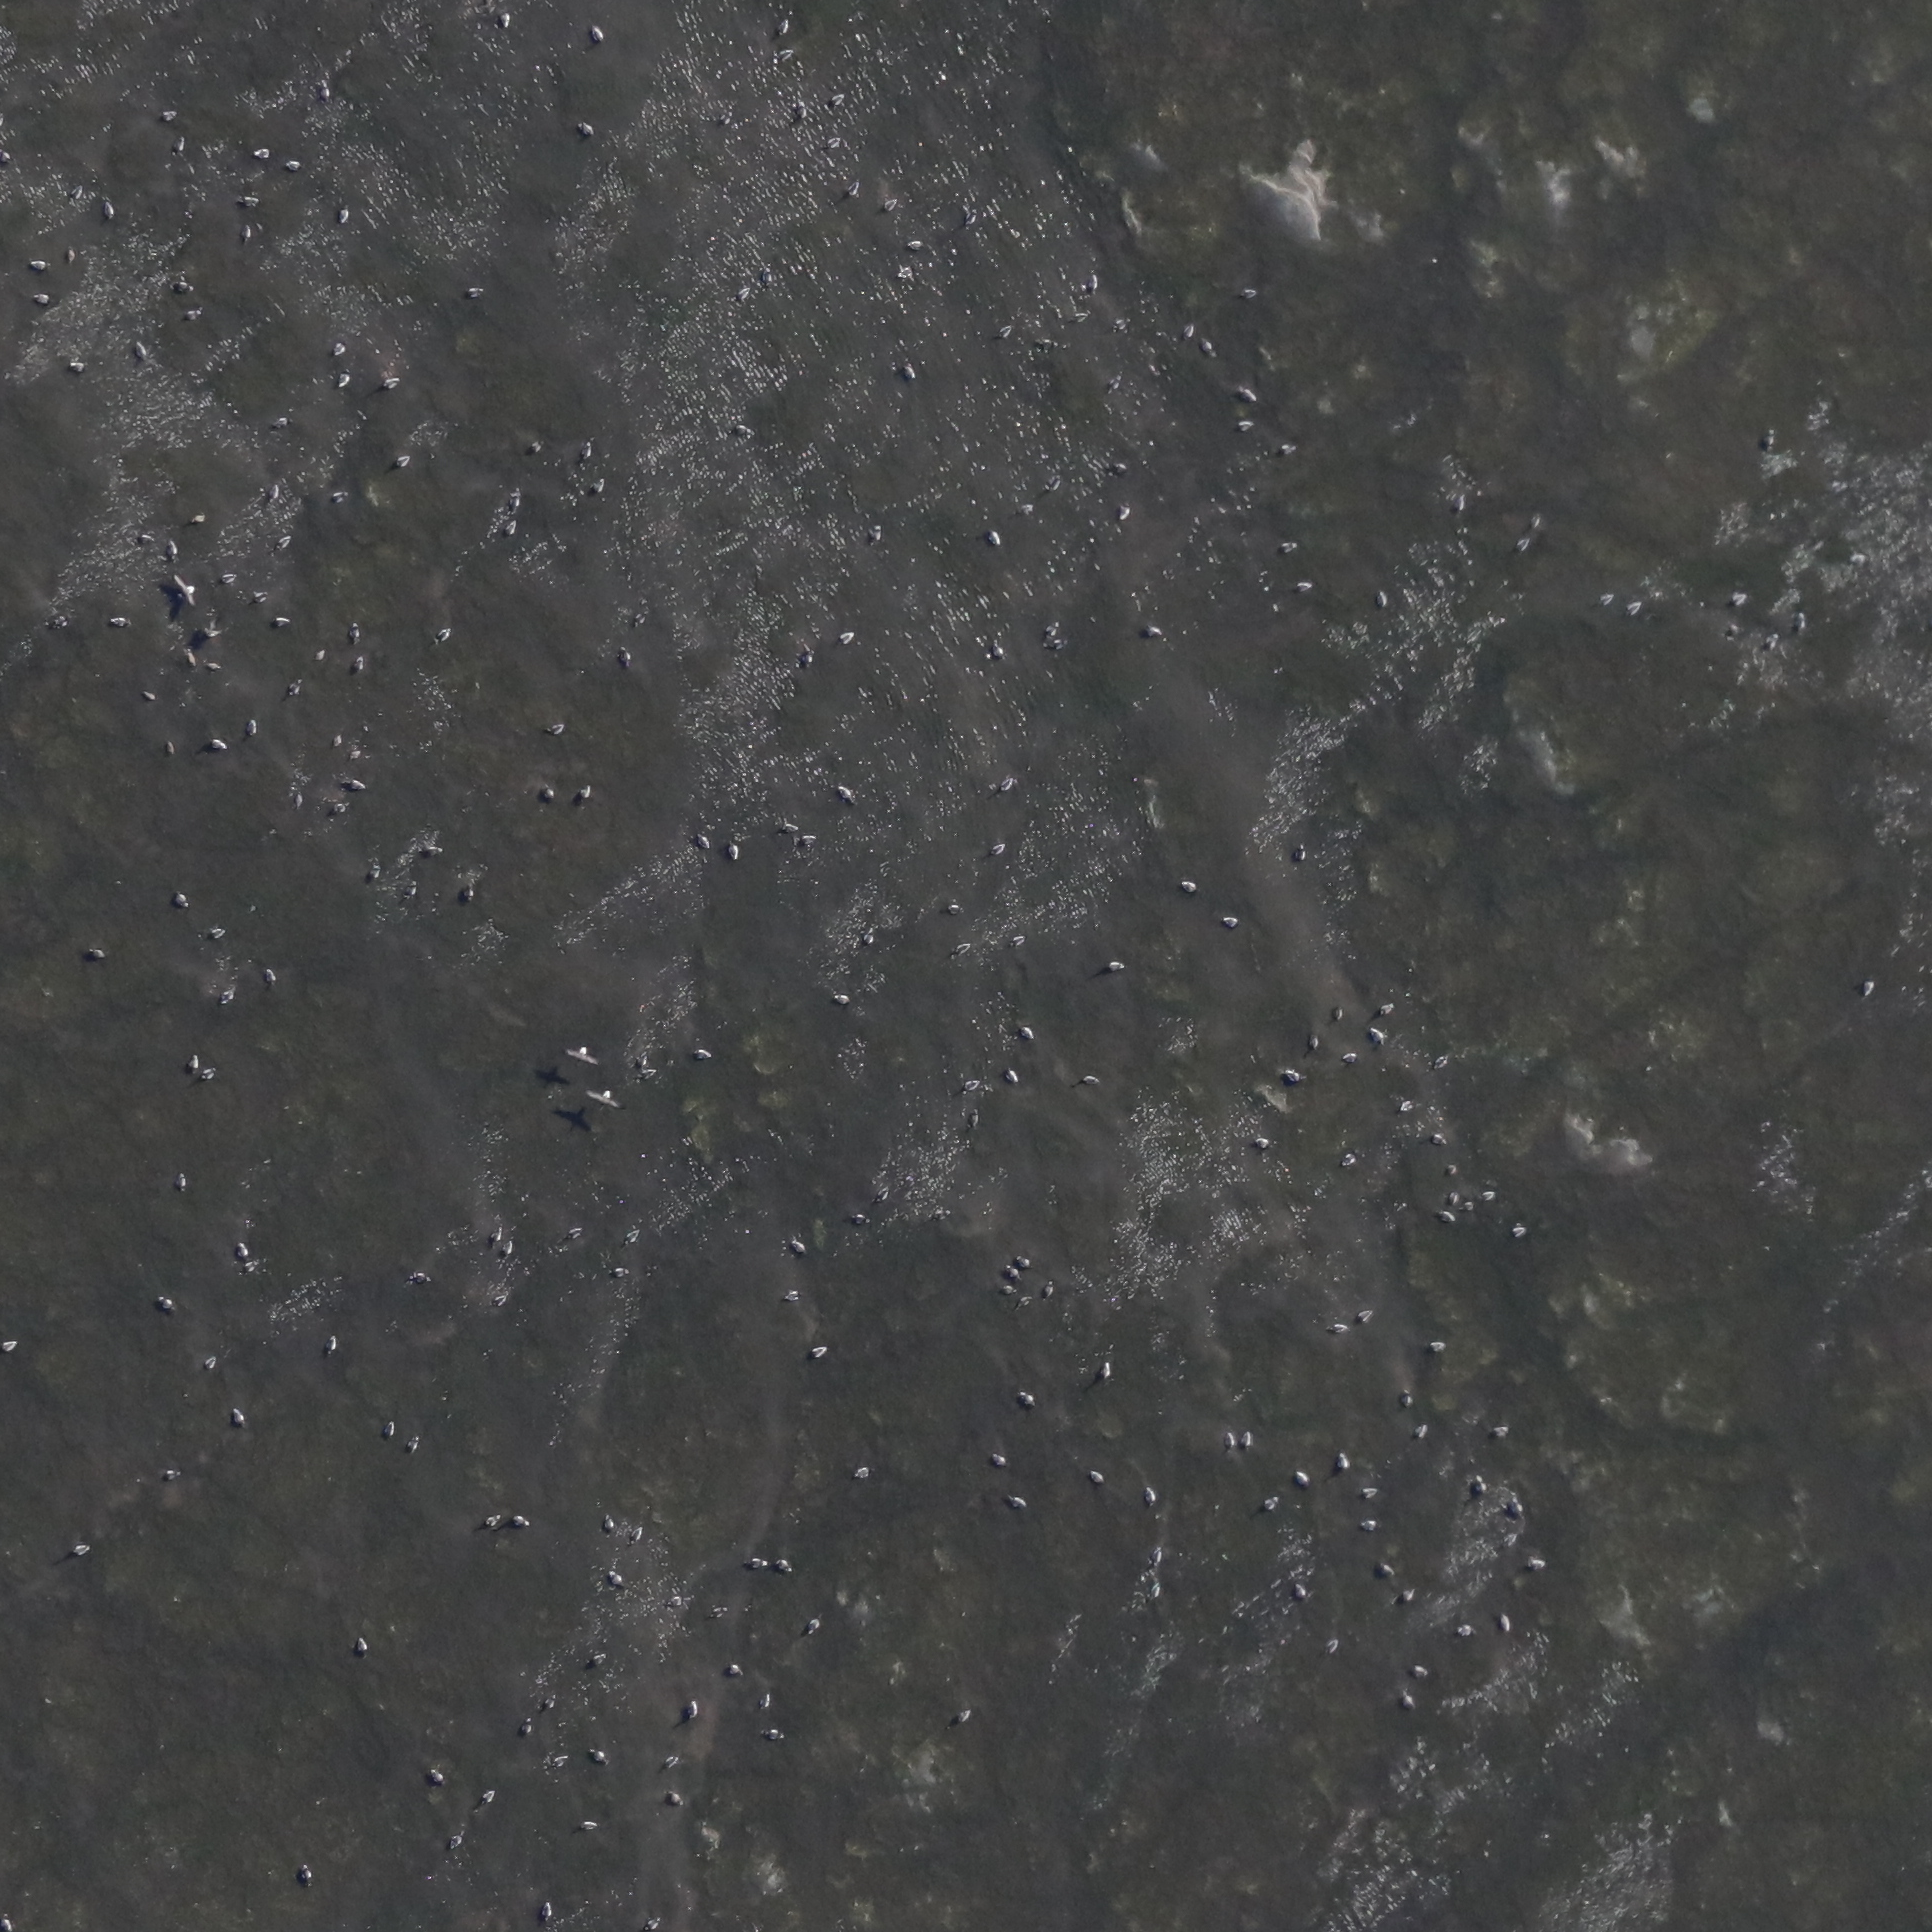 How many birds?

271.